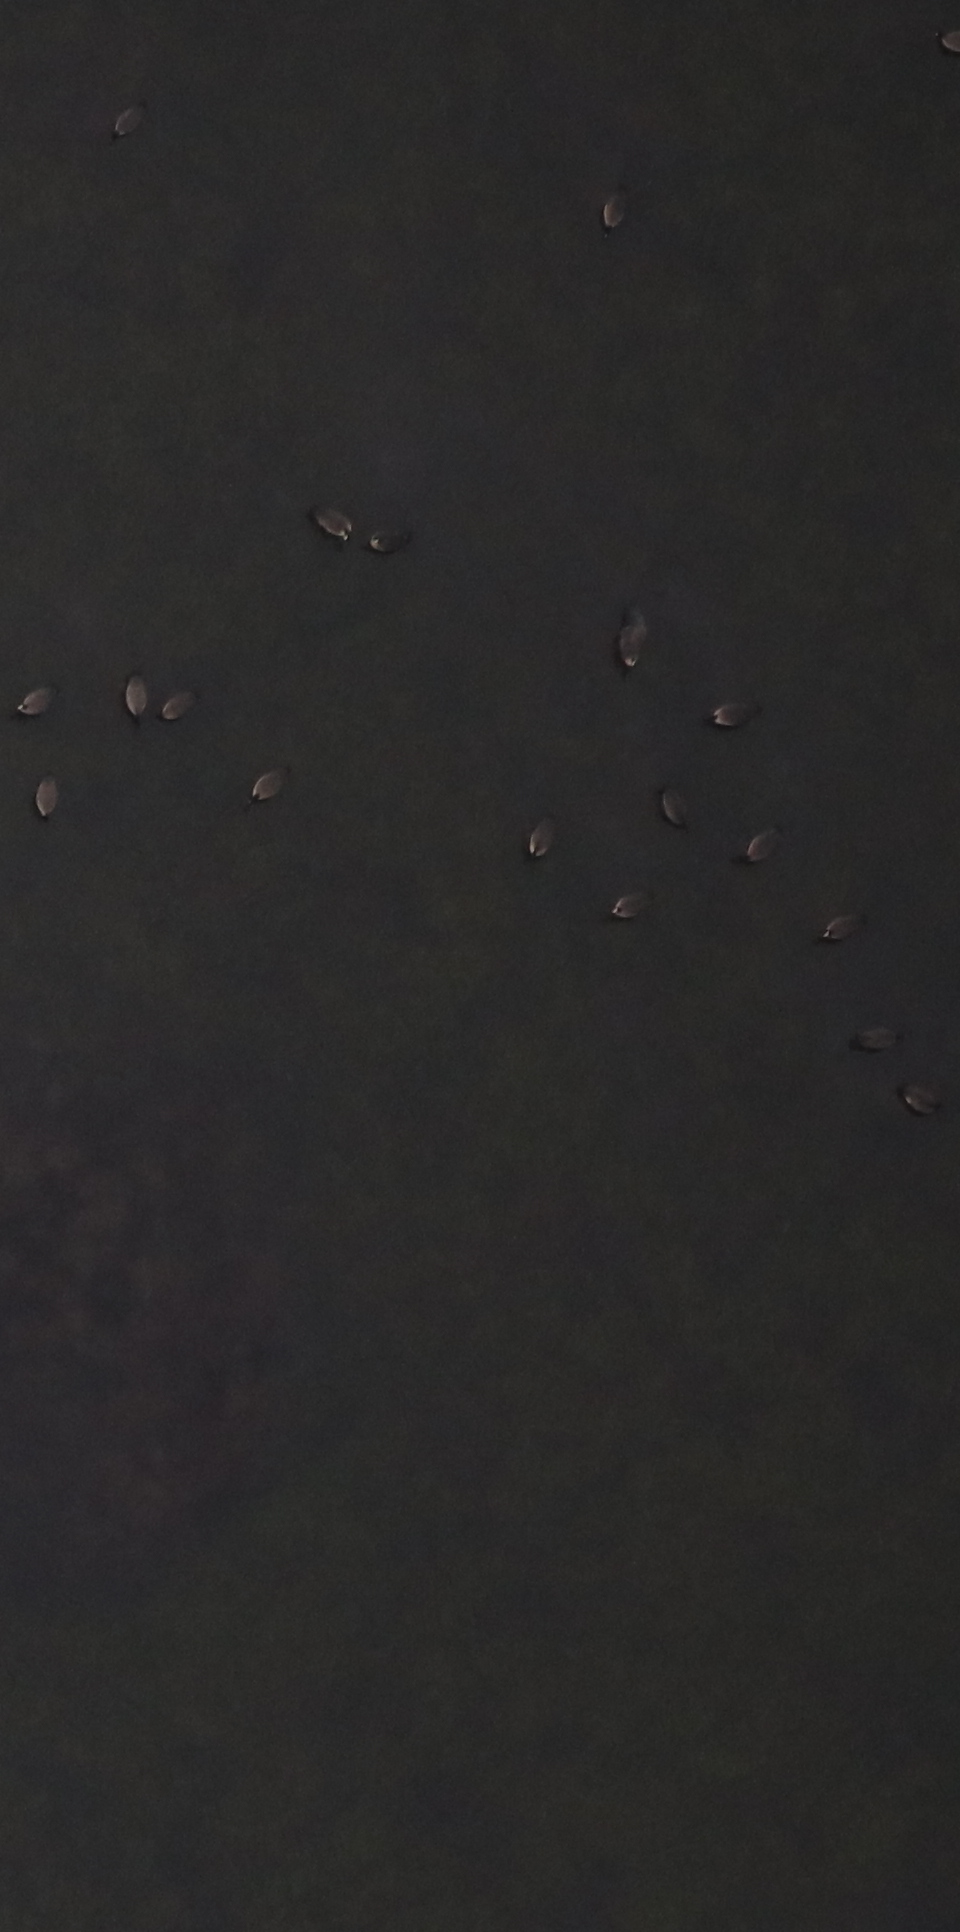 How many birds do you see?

18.